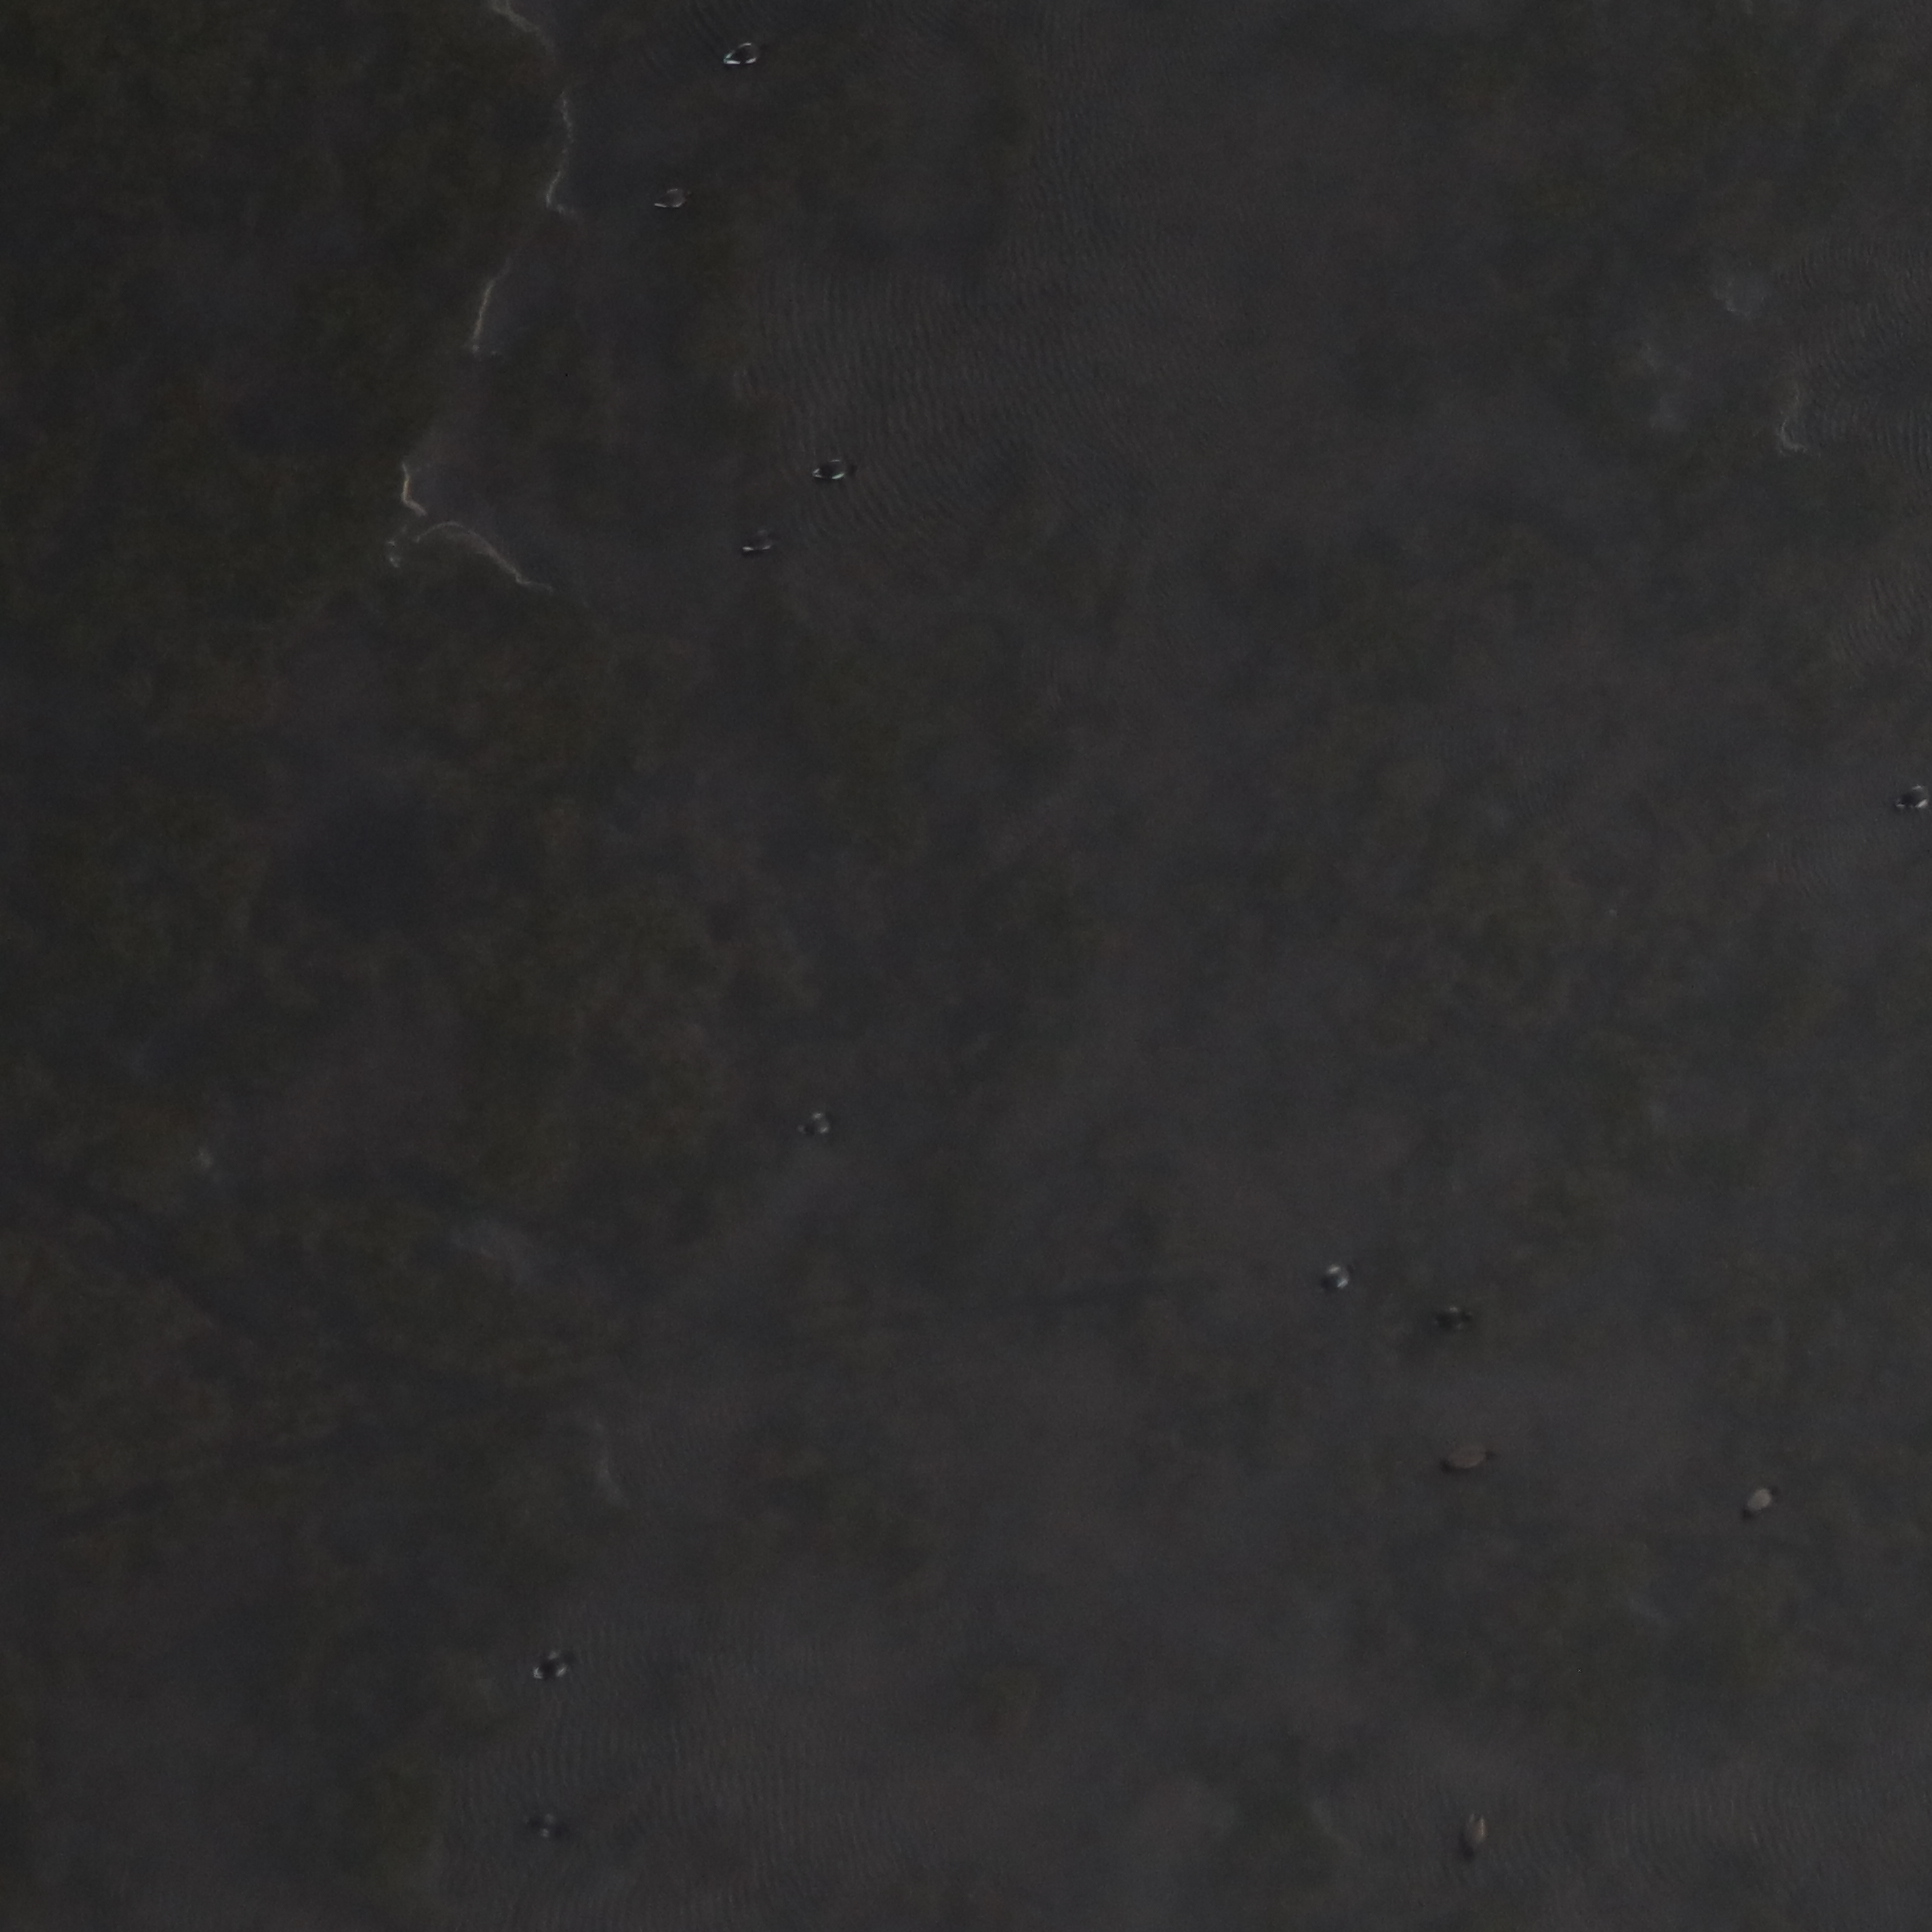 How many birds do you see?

13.